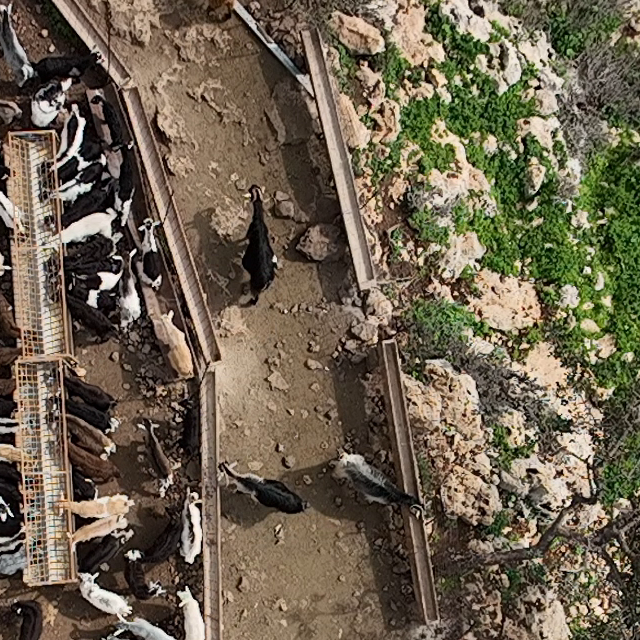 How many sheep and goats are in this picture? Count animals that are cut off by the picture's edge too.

57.